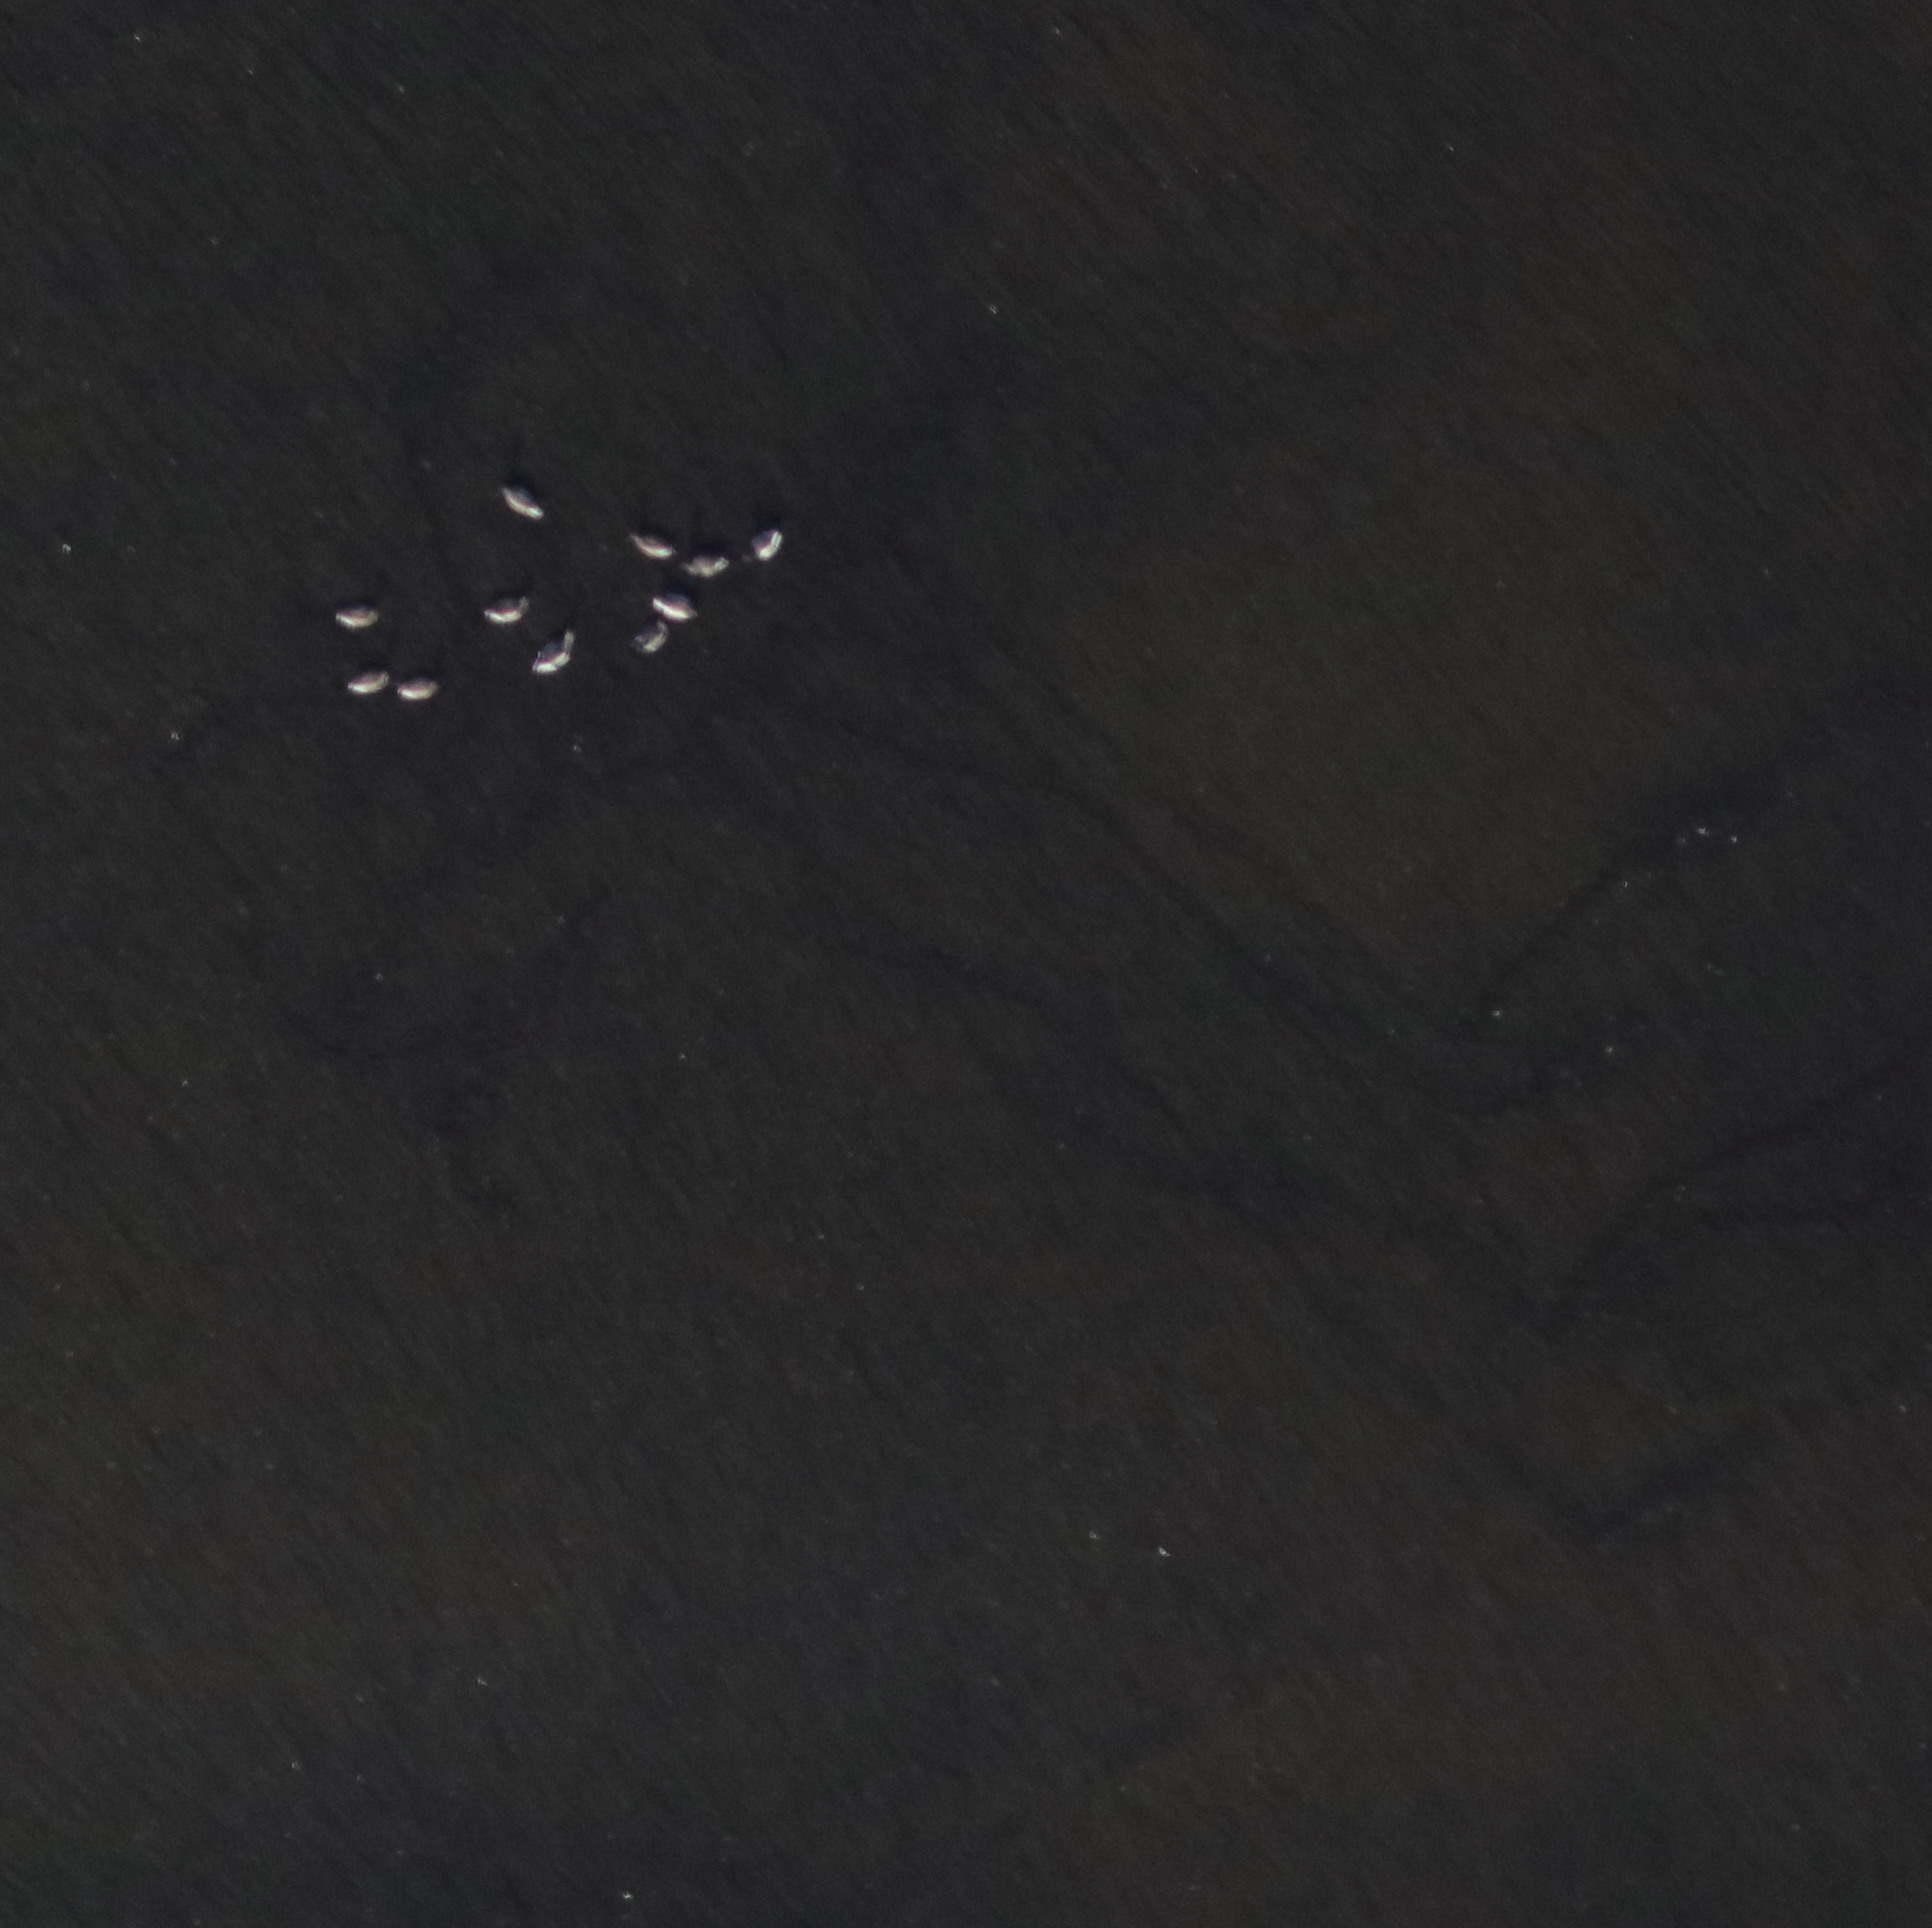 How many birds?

11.